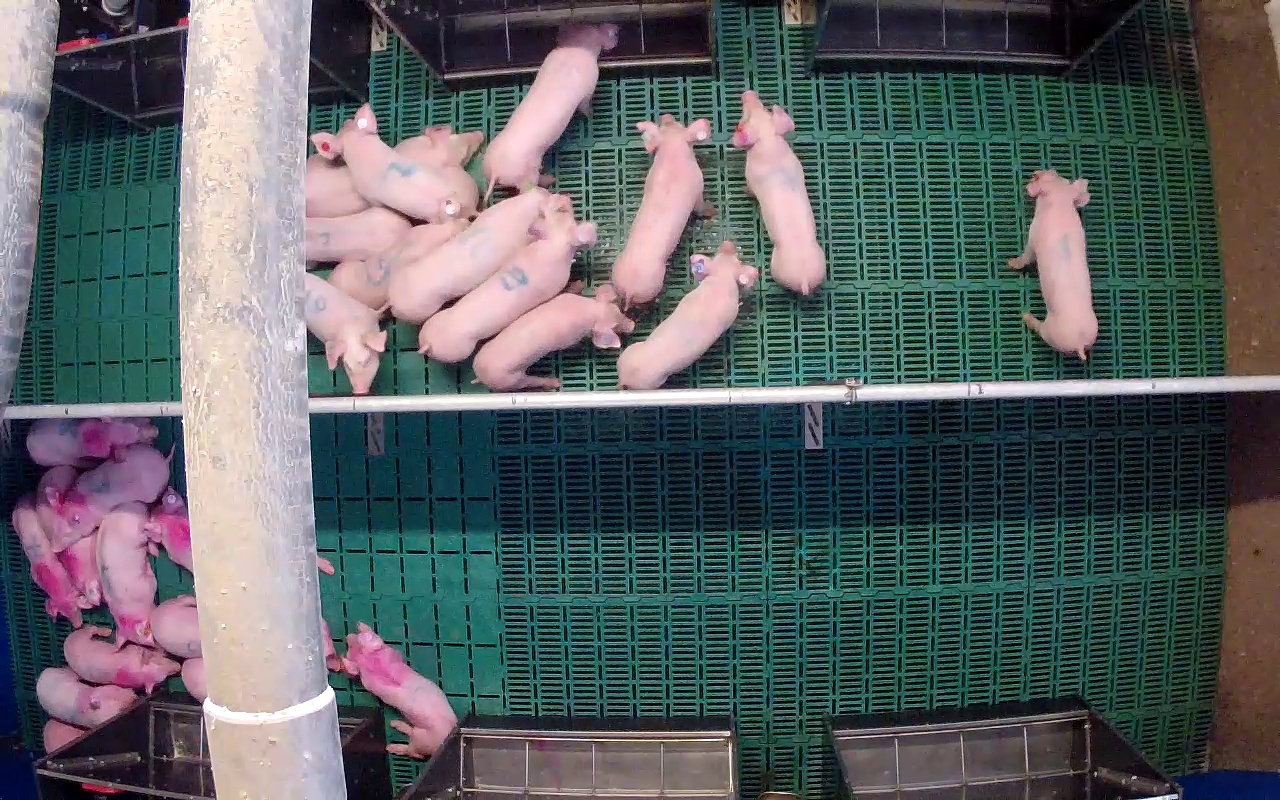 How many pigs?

25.